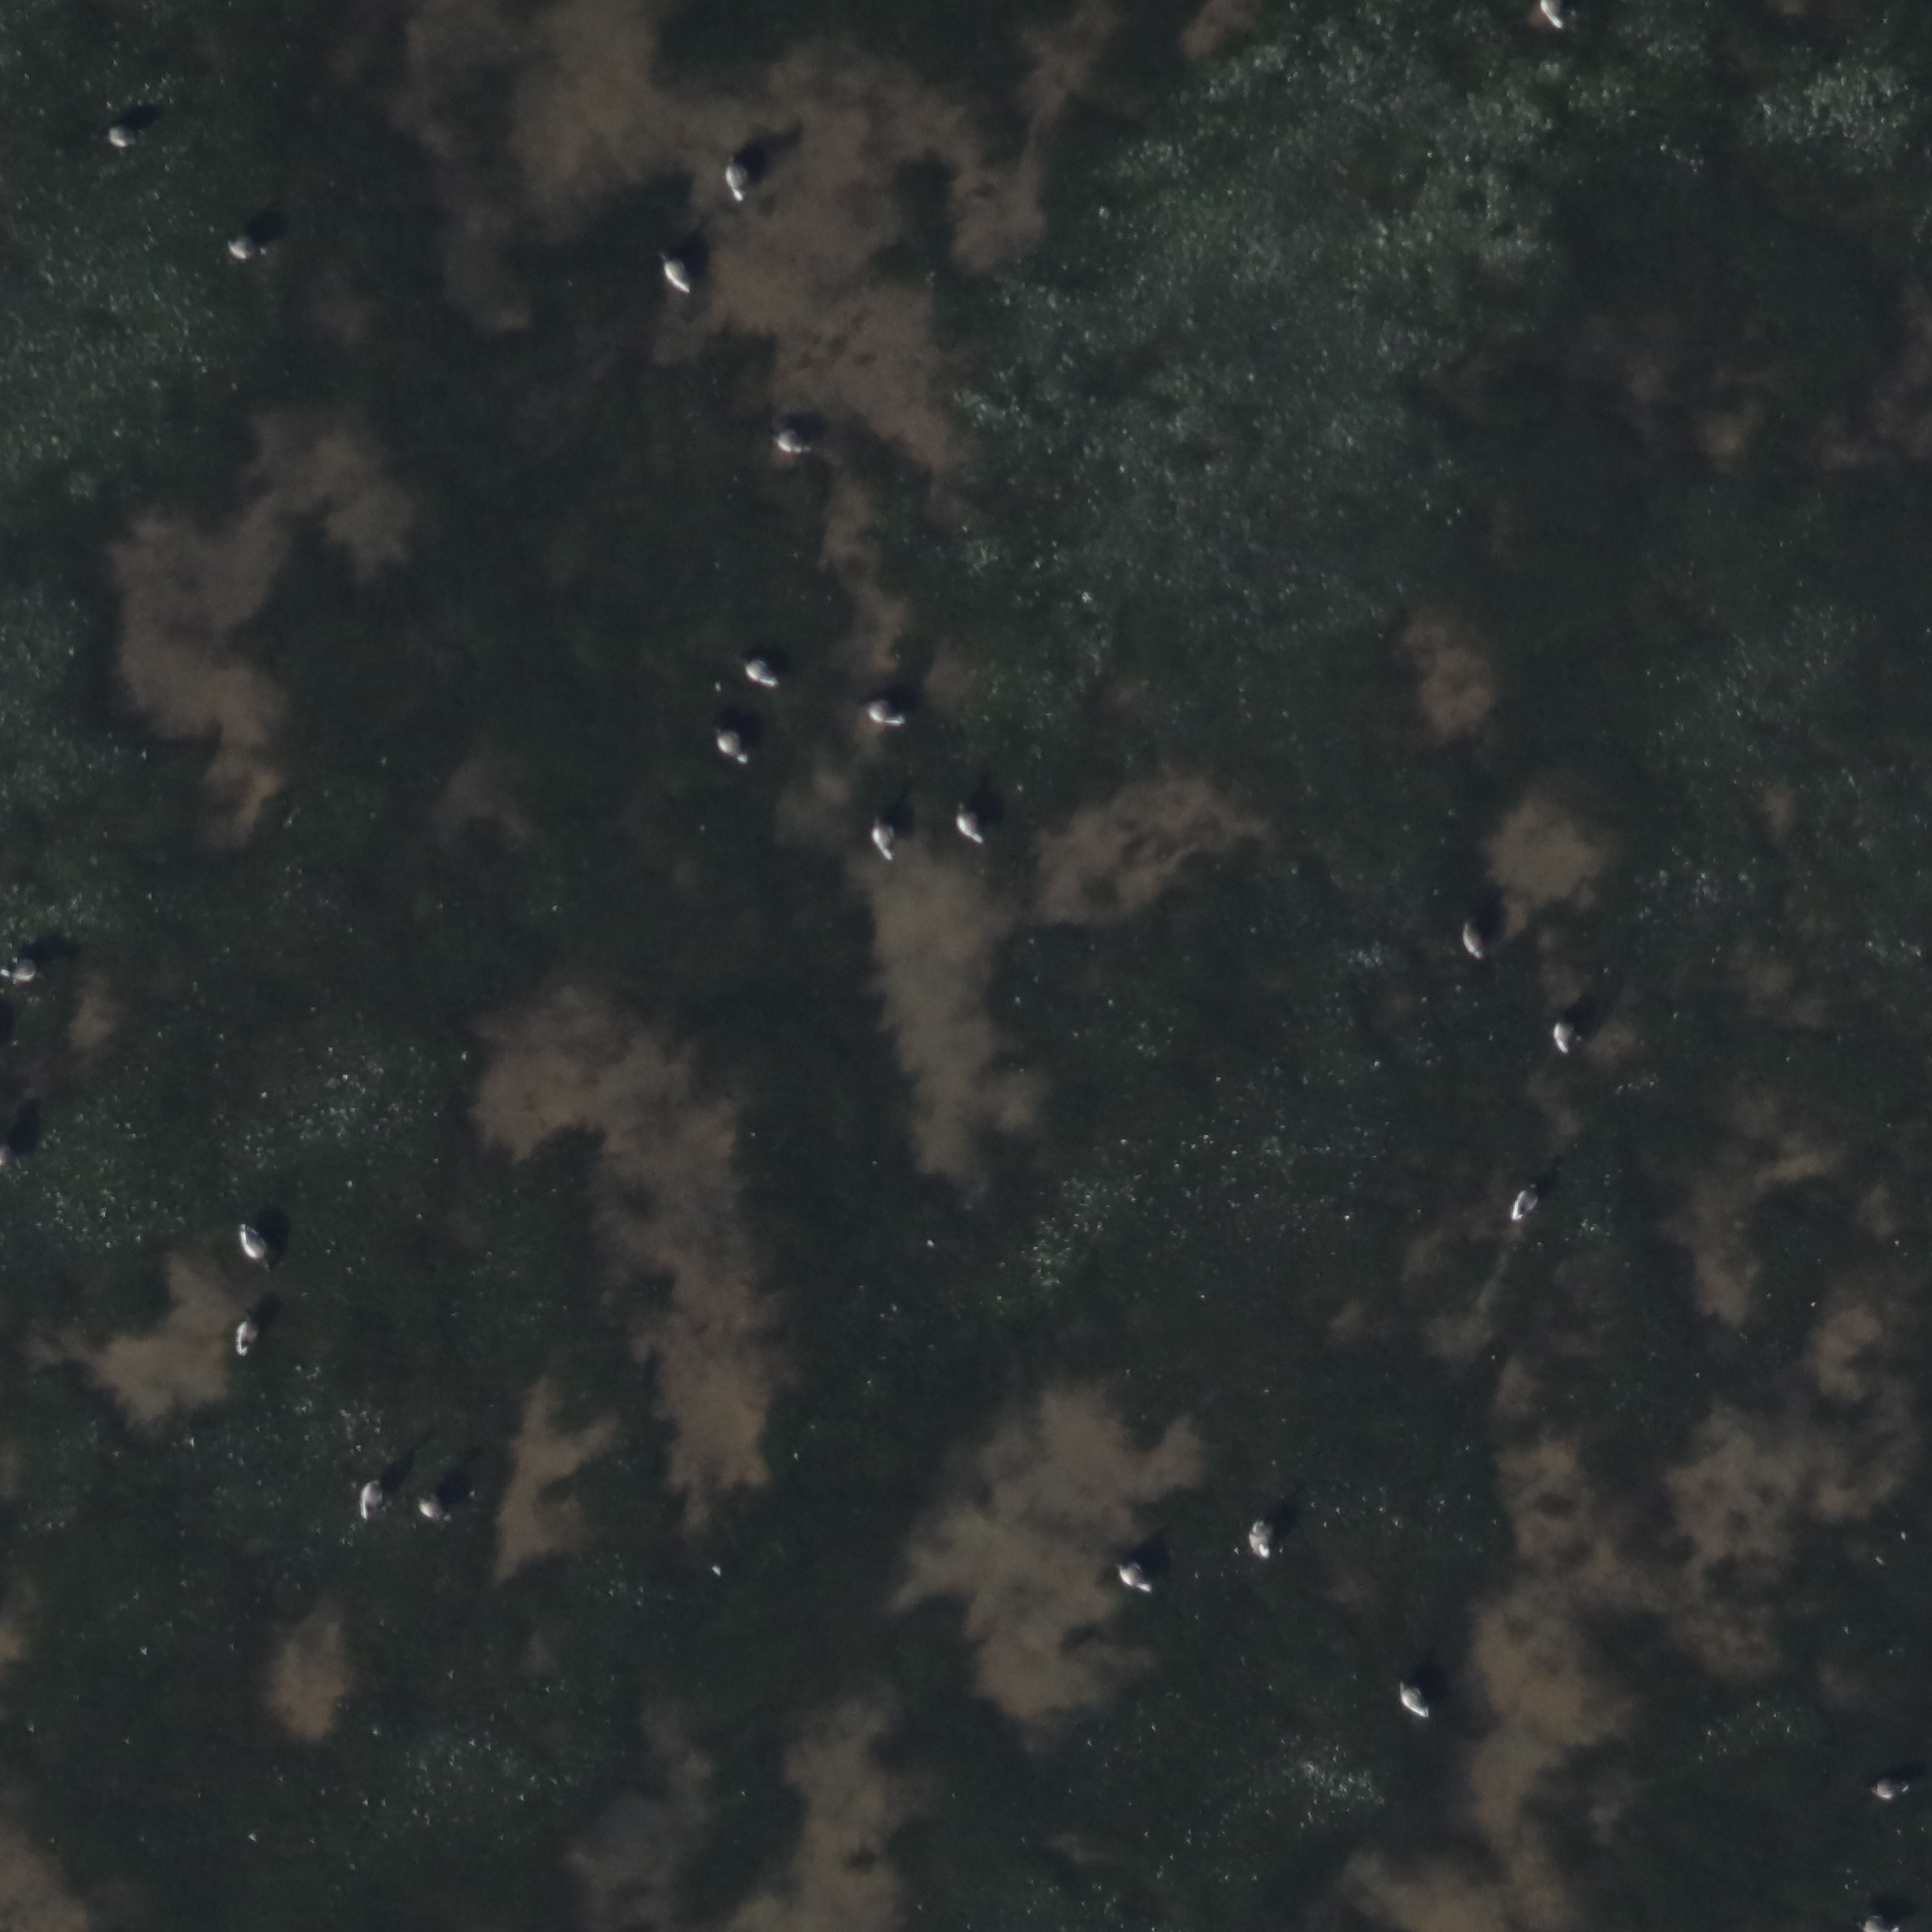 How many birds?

25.